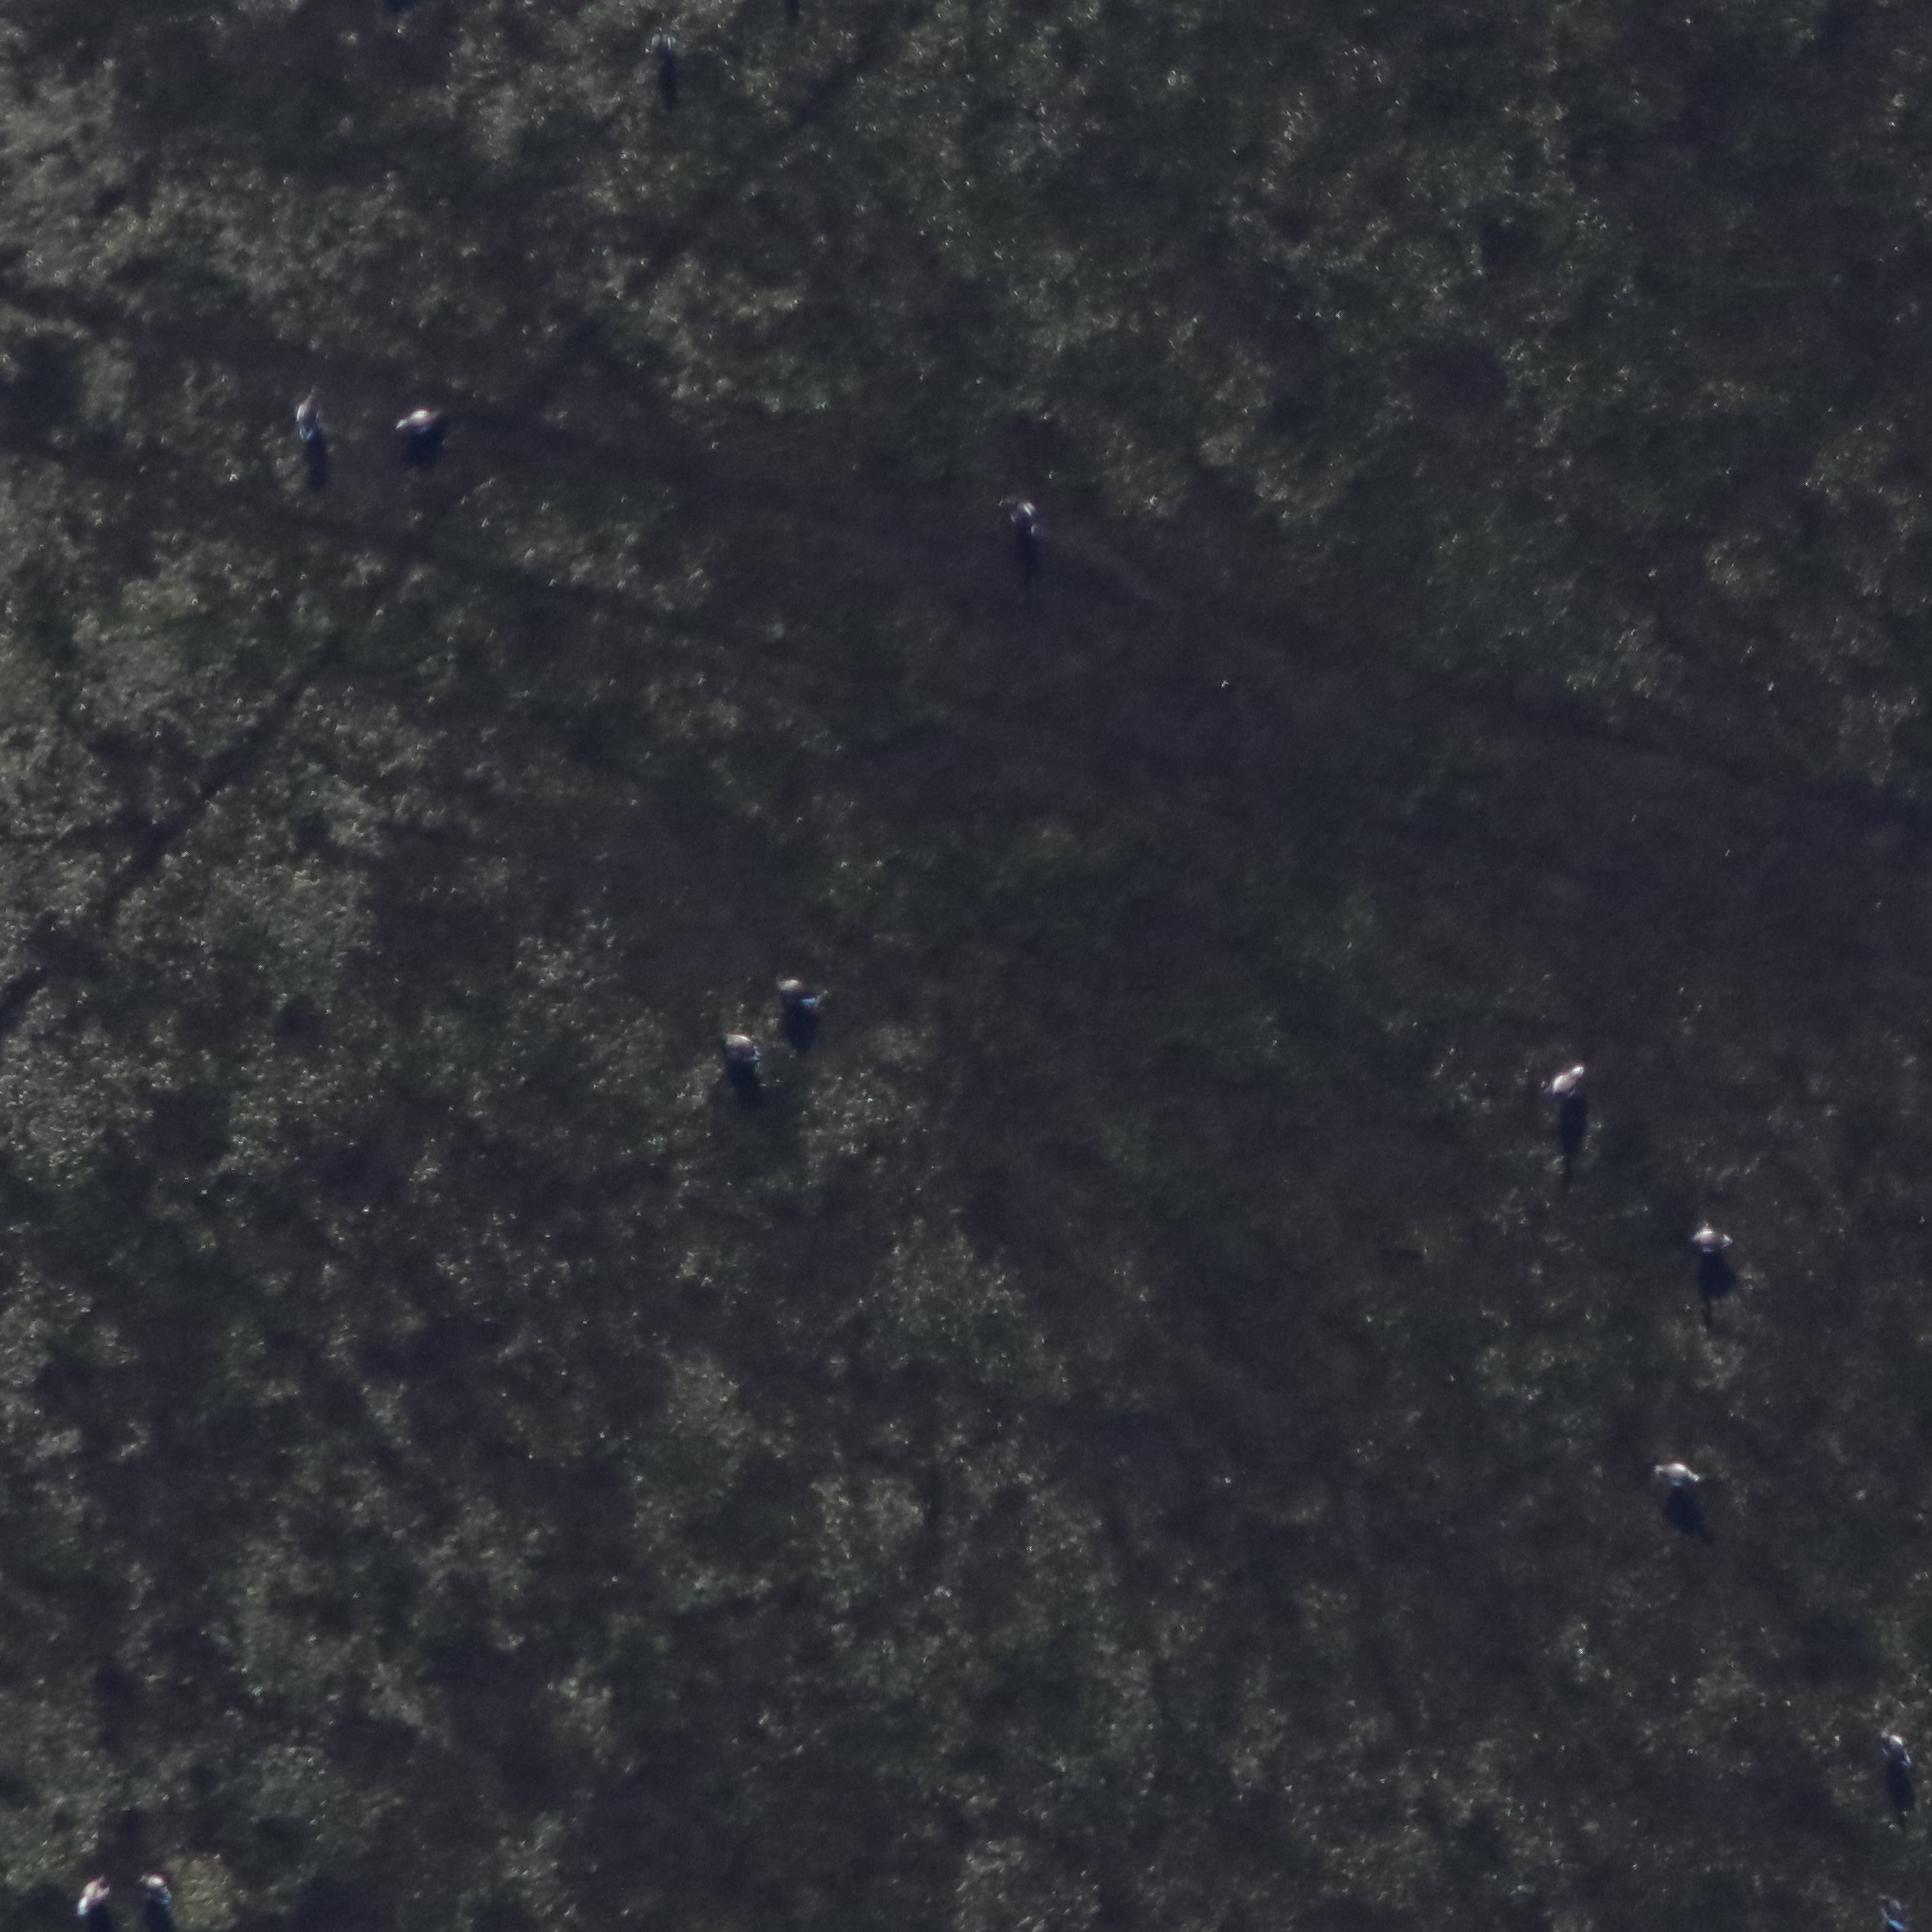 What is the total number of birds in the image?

13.